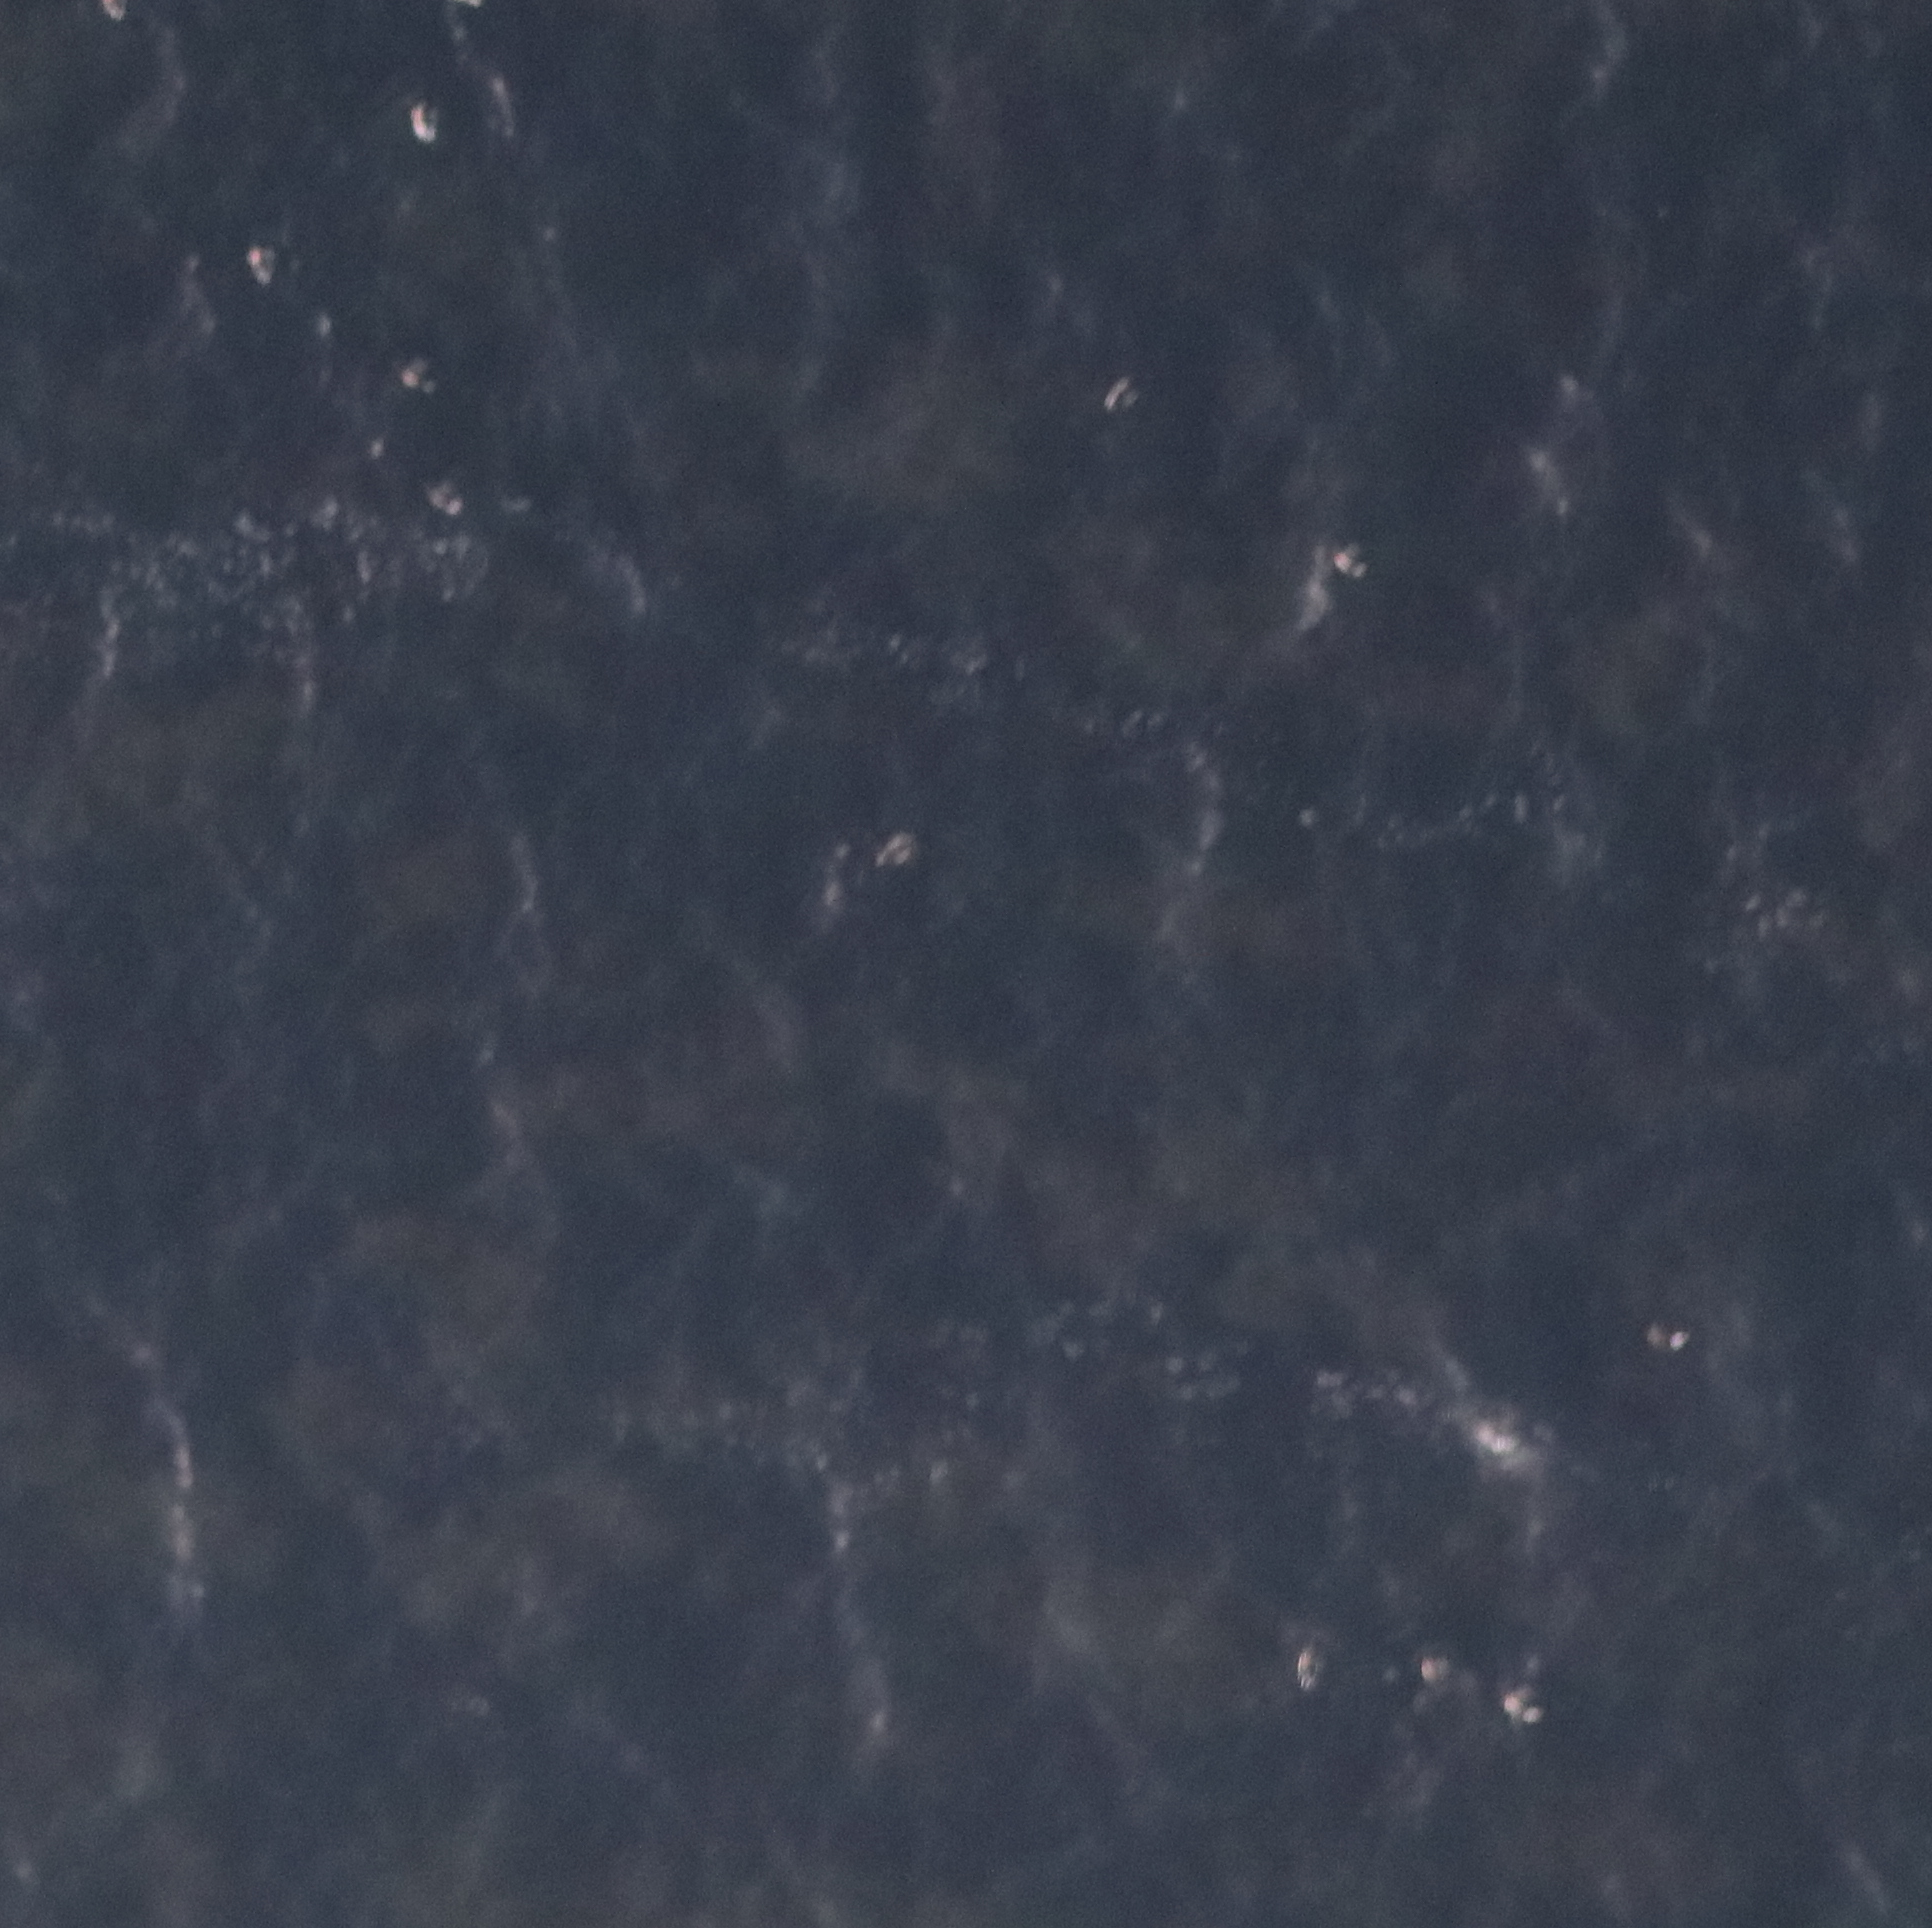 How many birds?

11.